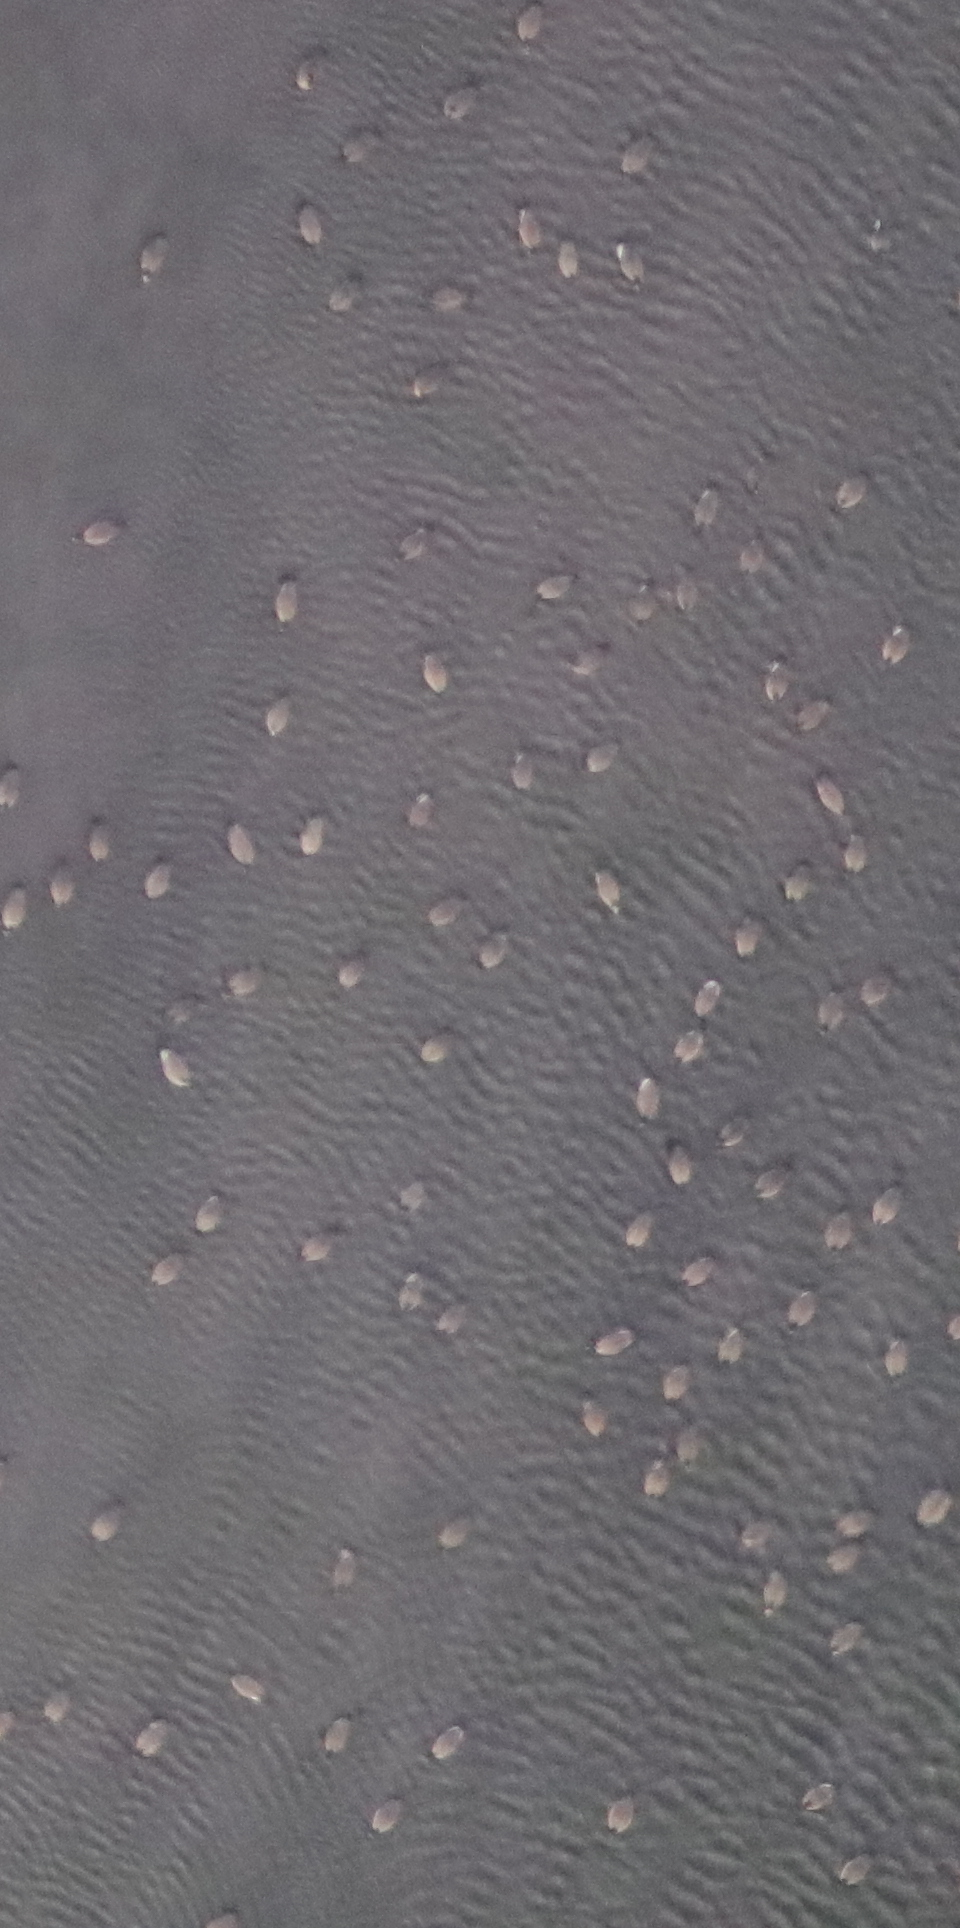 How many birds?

95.